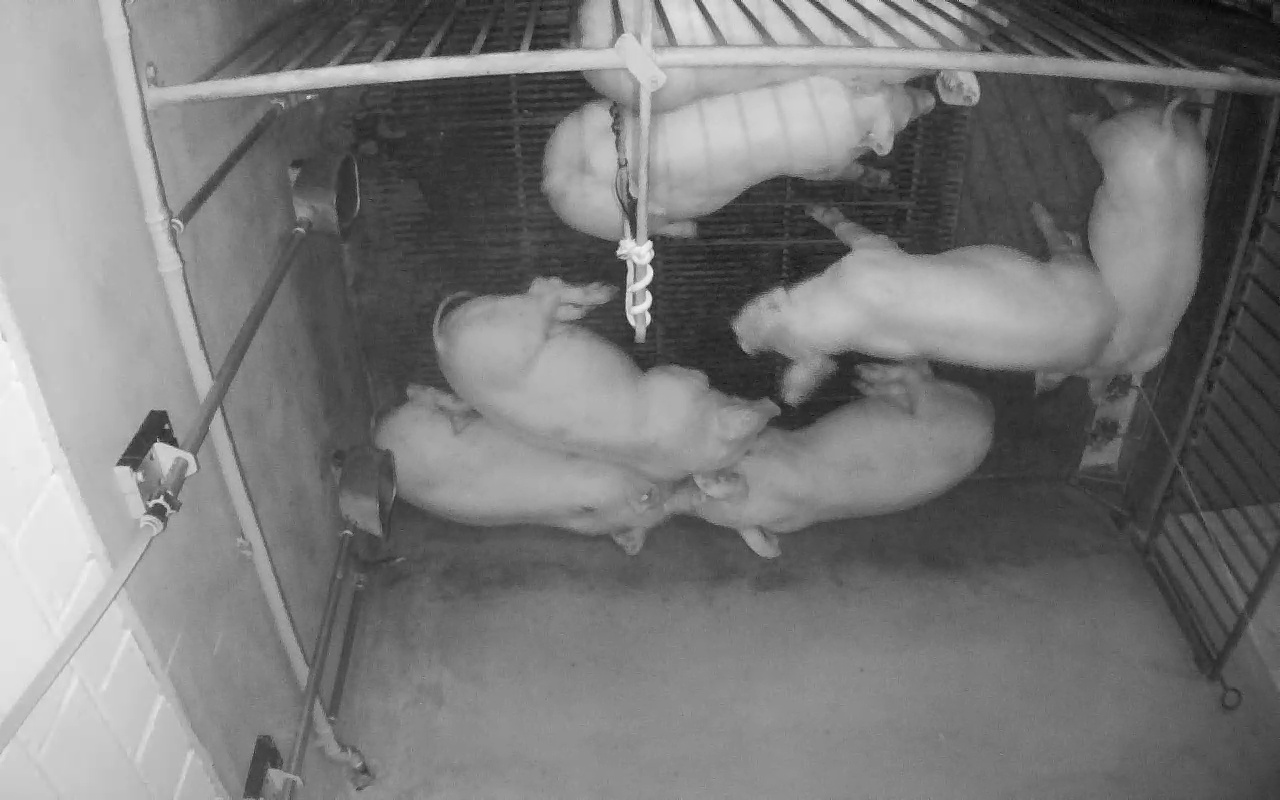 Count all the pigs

7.